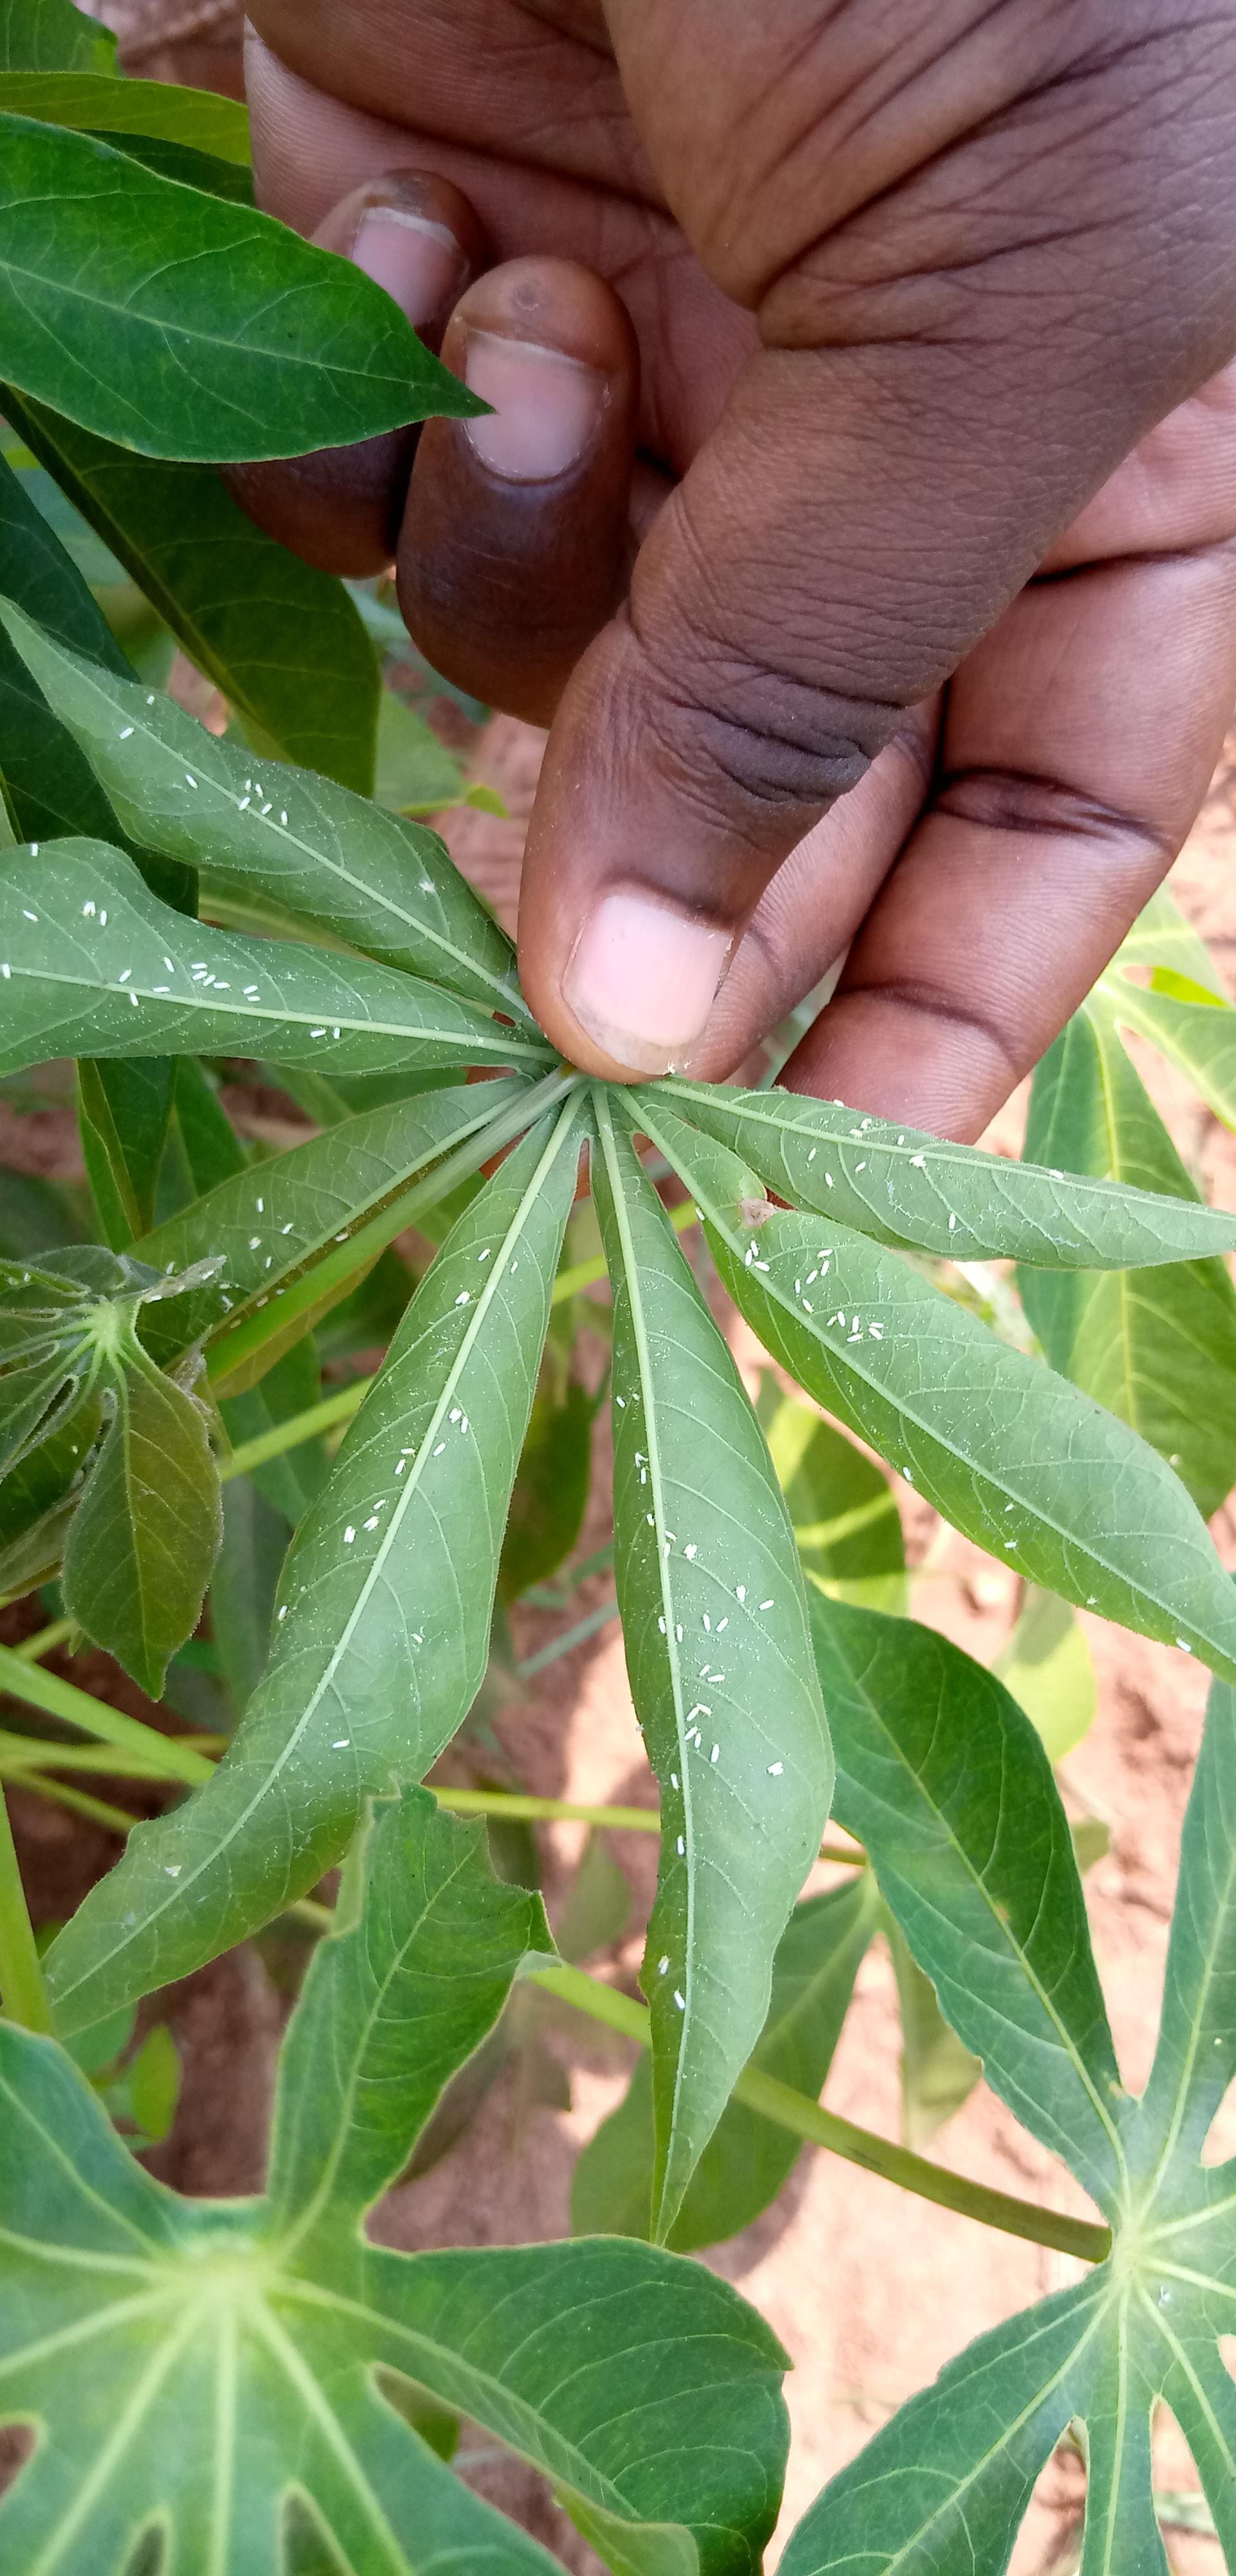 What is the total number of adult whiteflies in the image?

113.